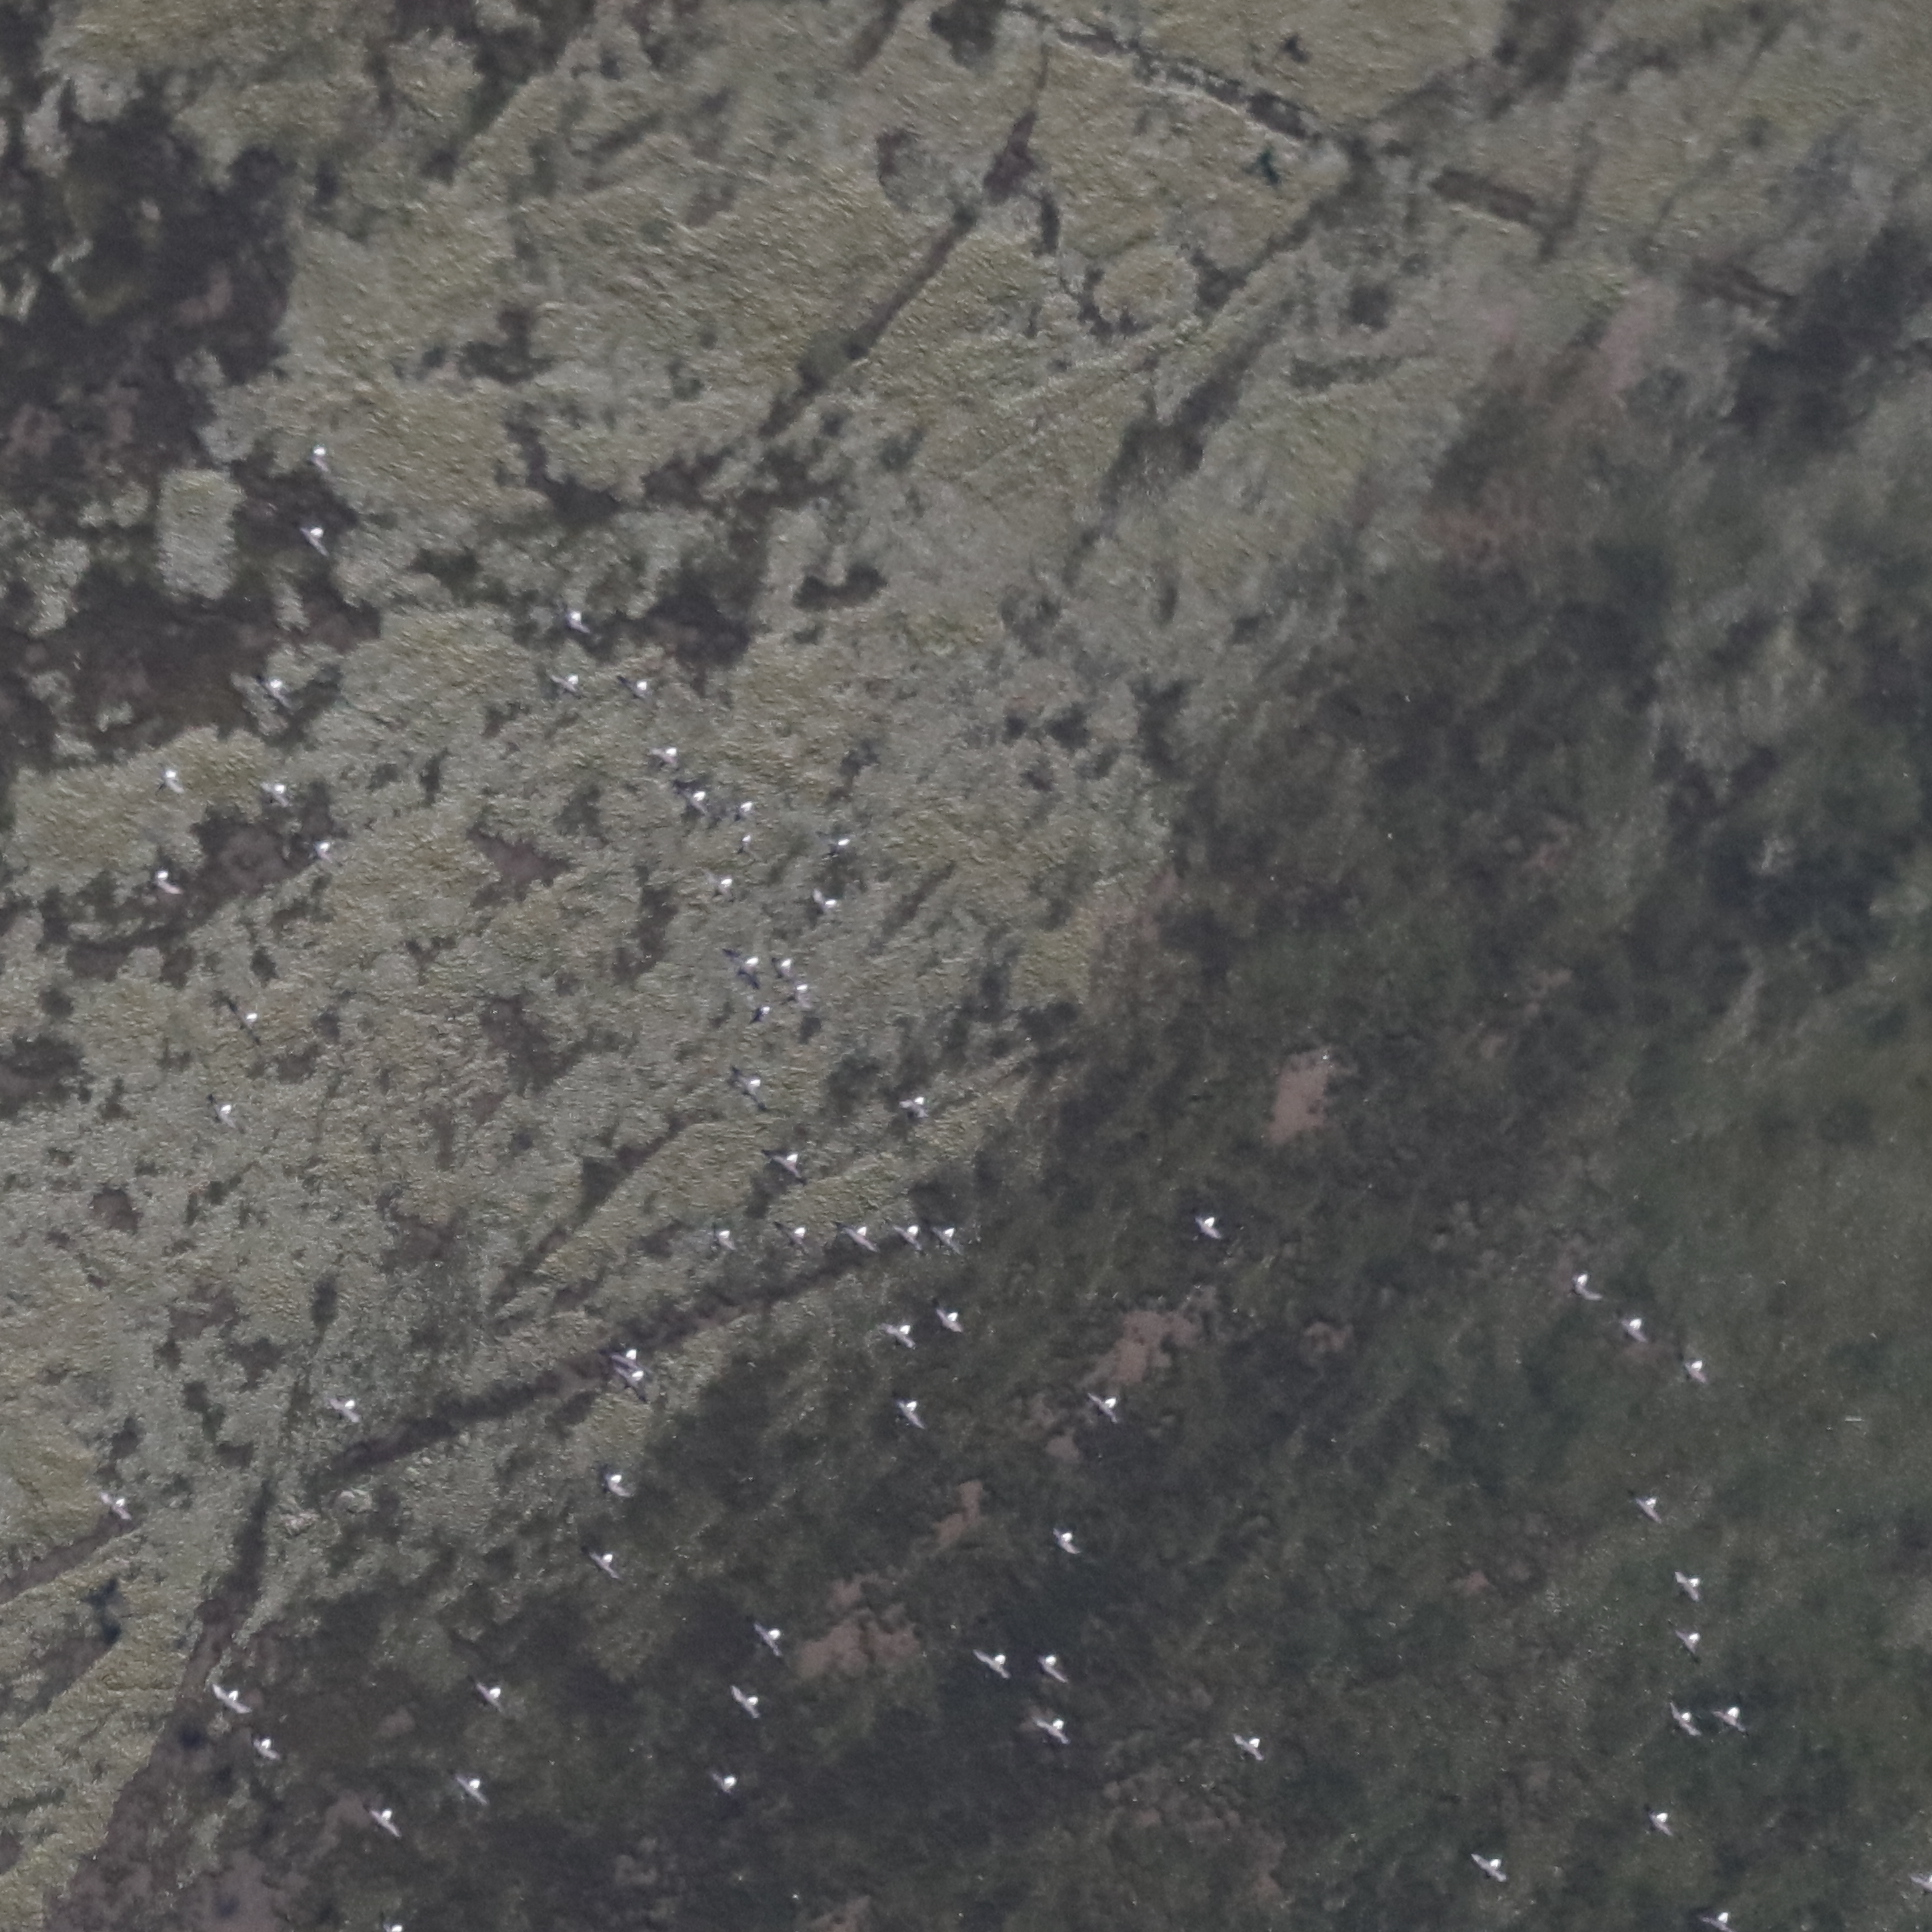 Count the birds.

67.